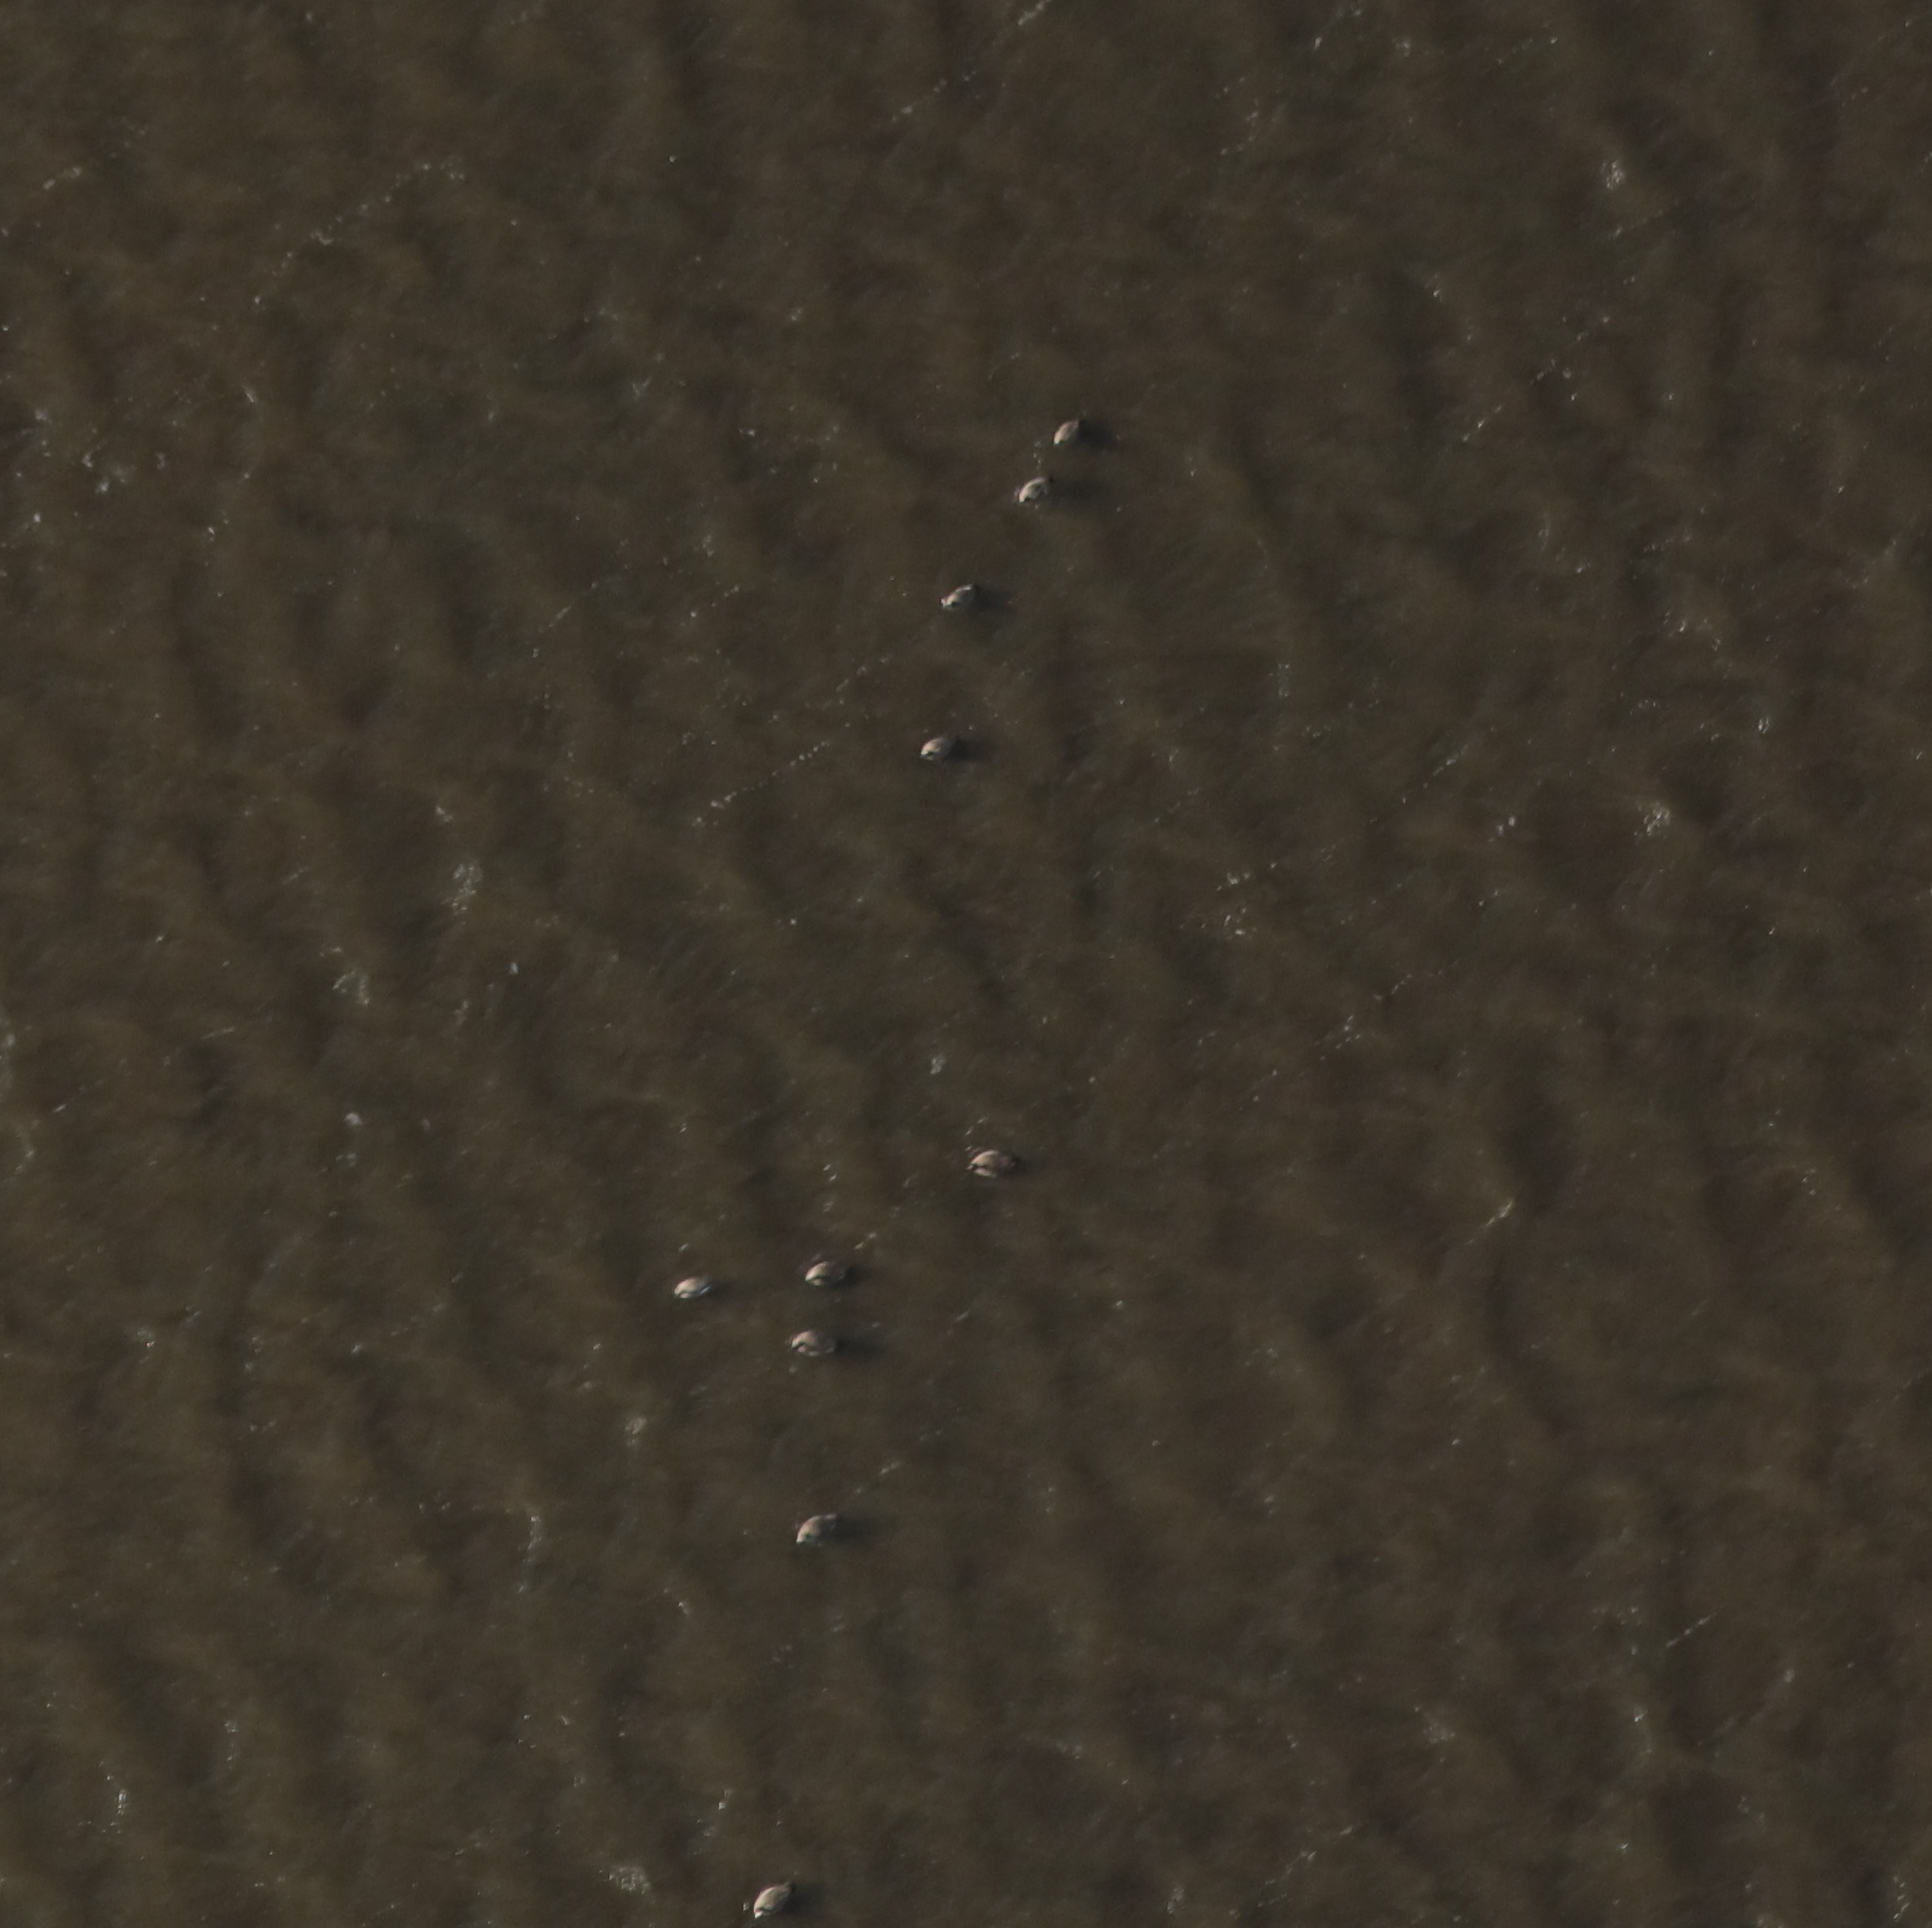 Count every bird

10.